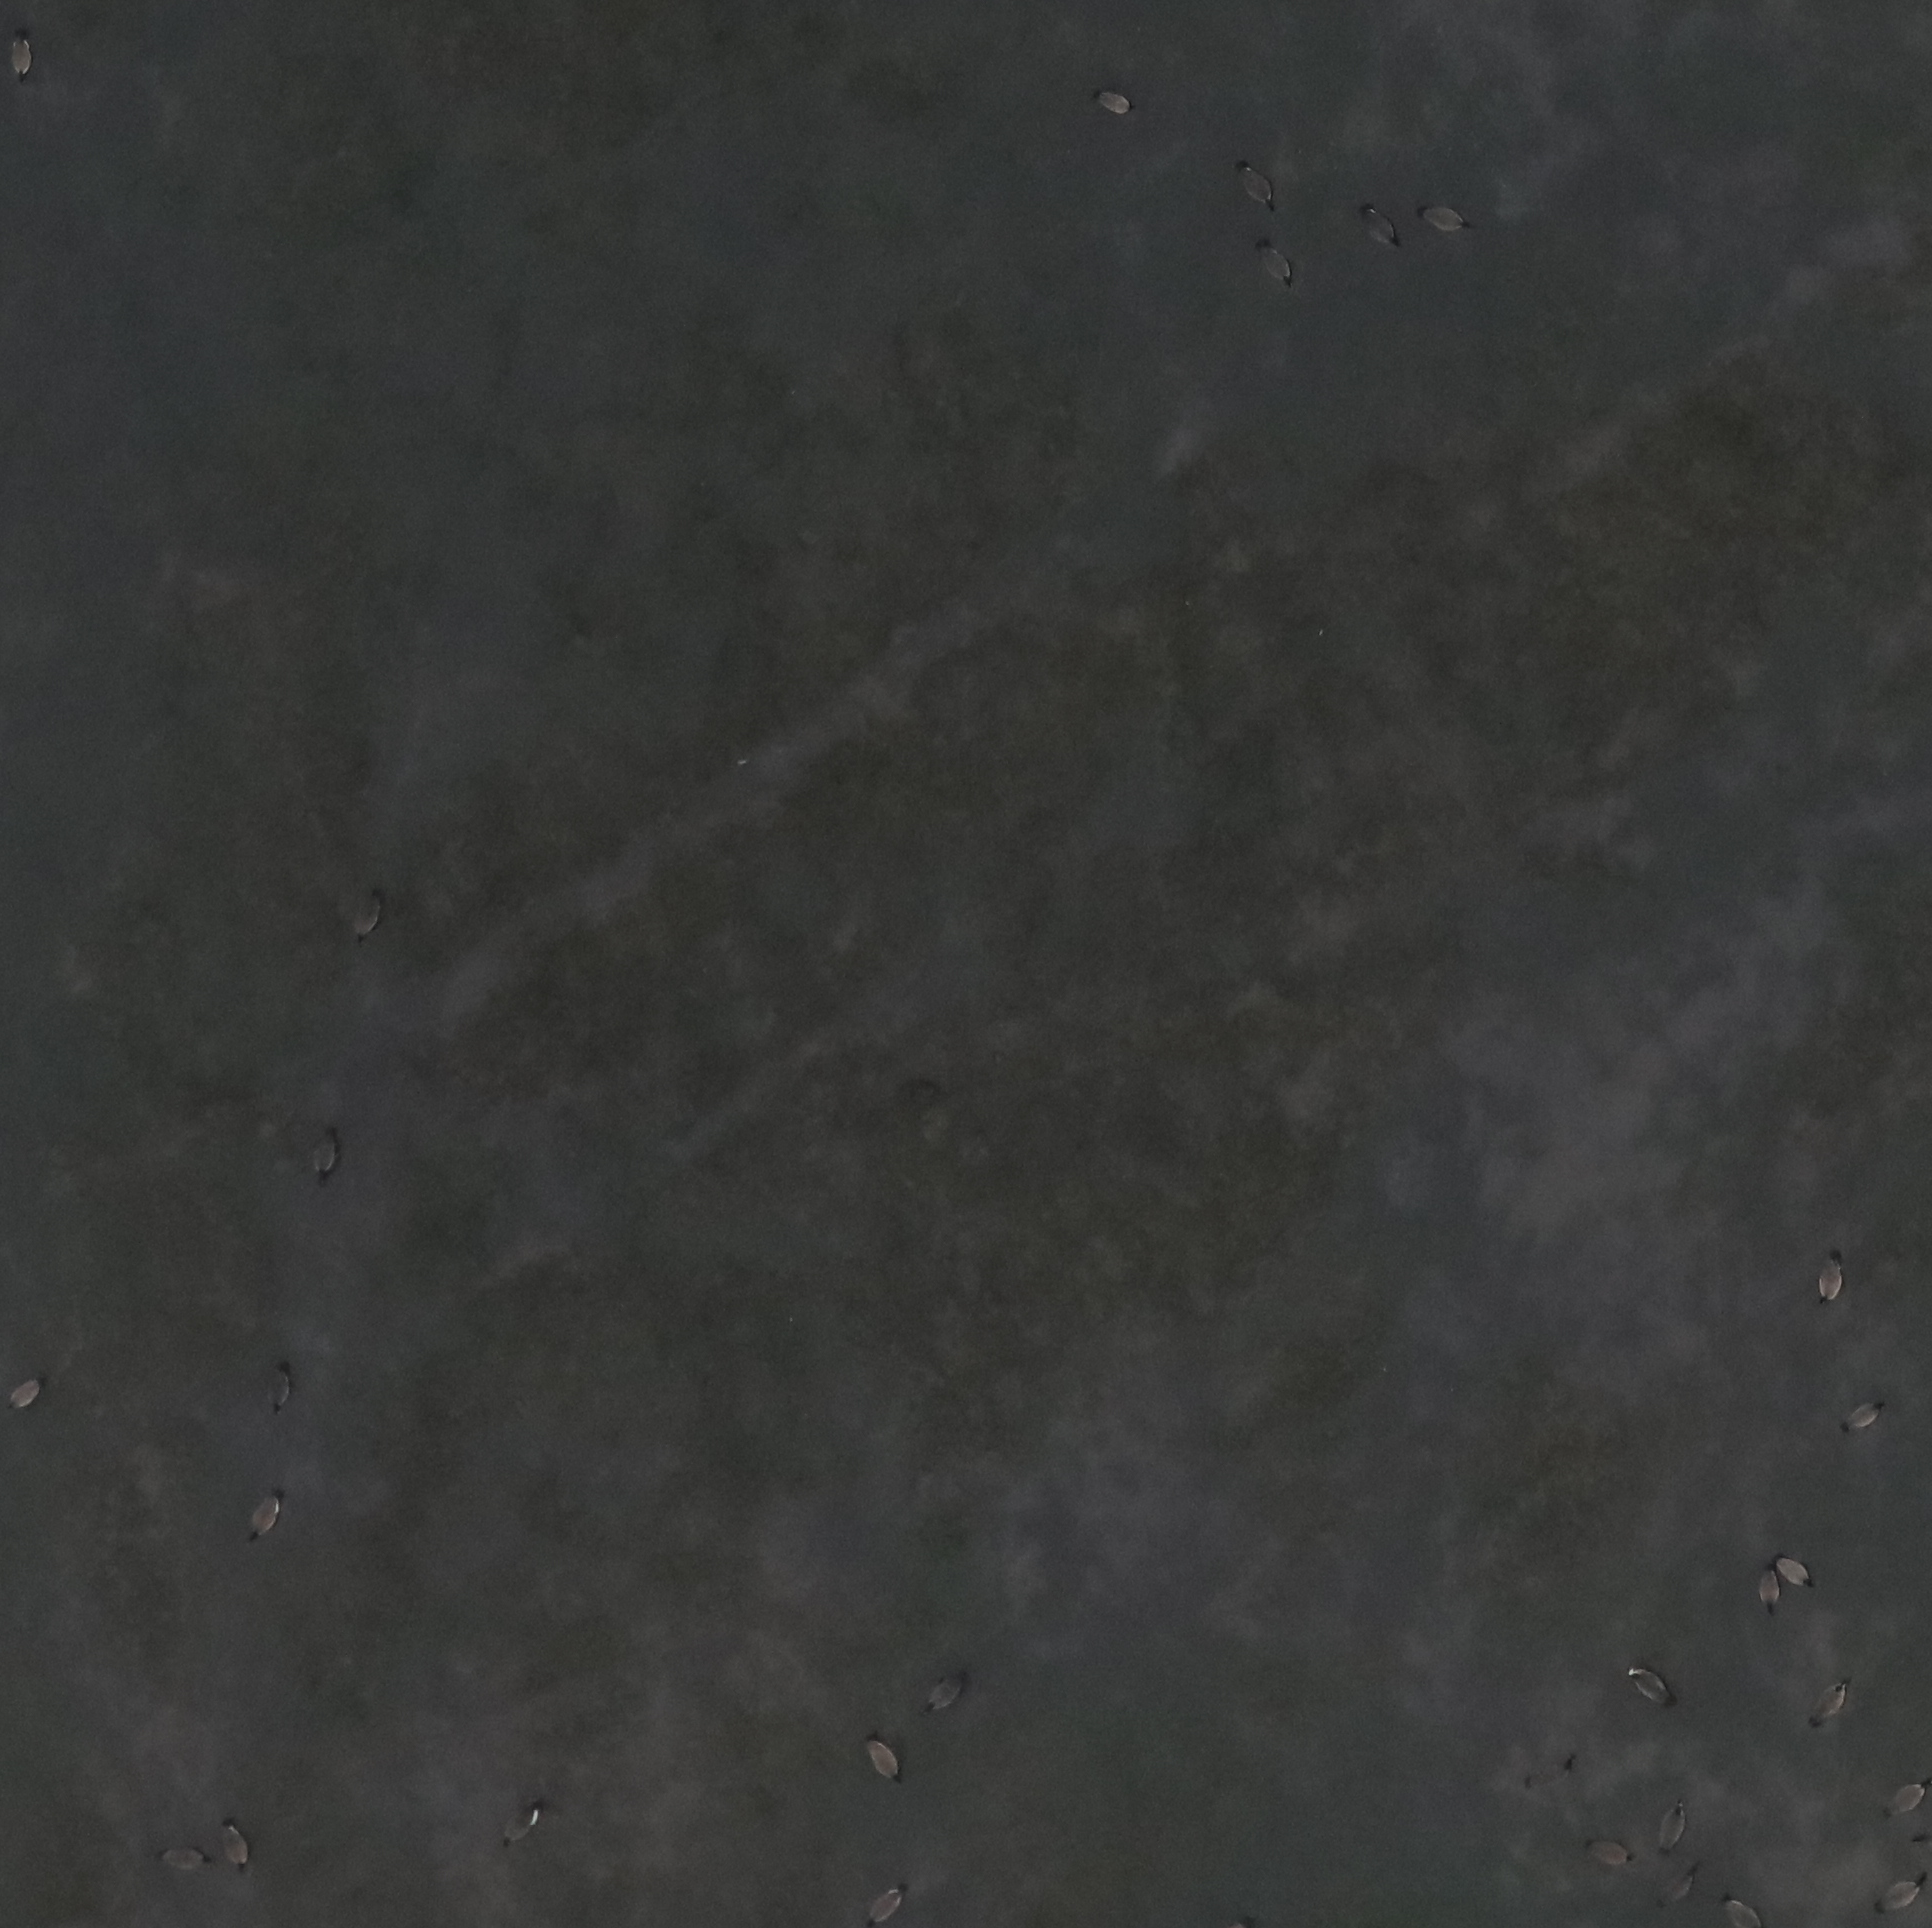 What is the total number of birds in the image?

28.